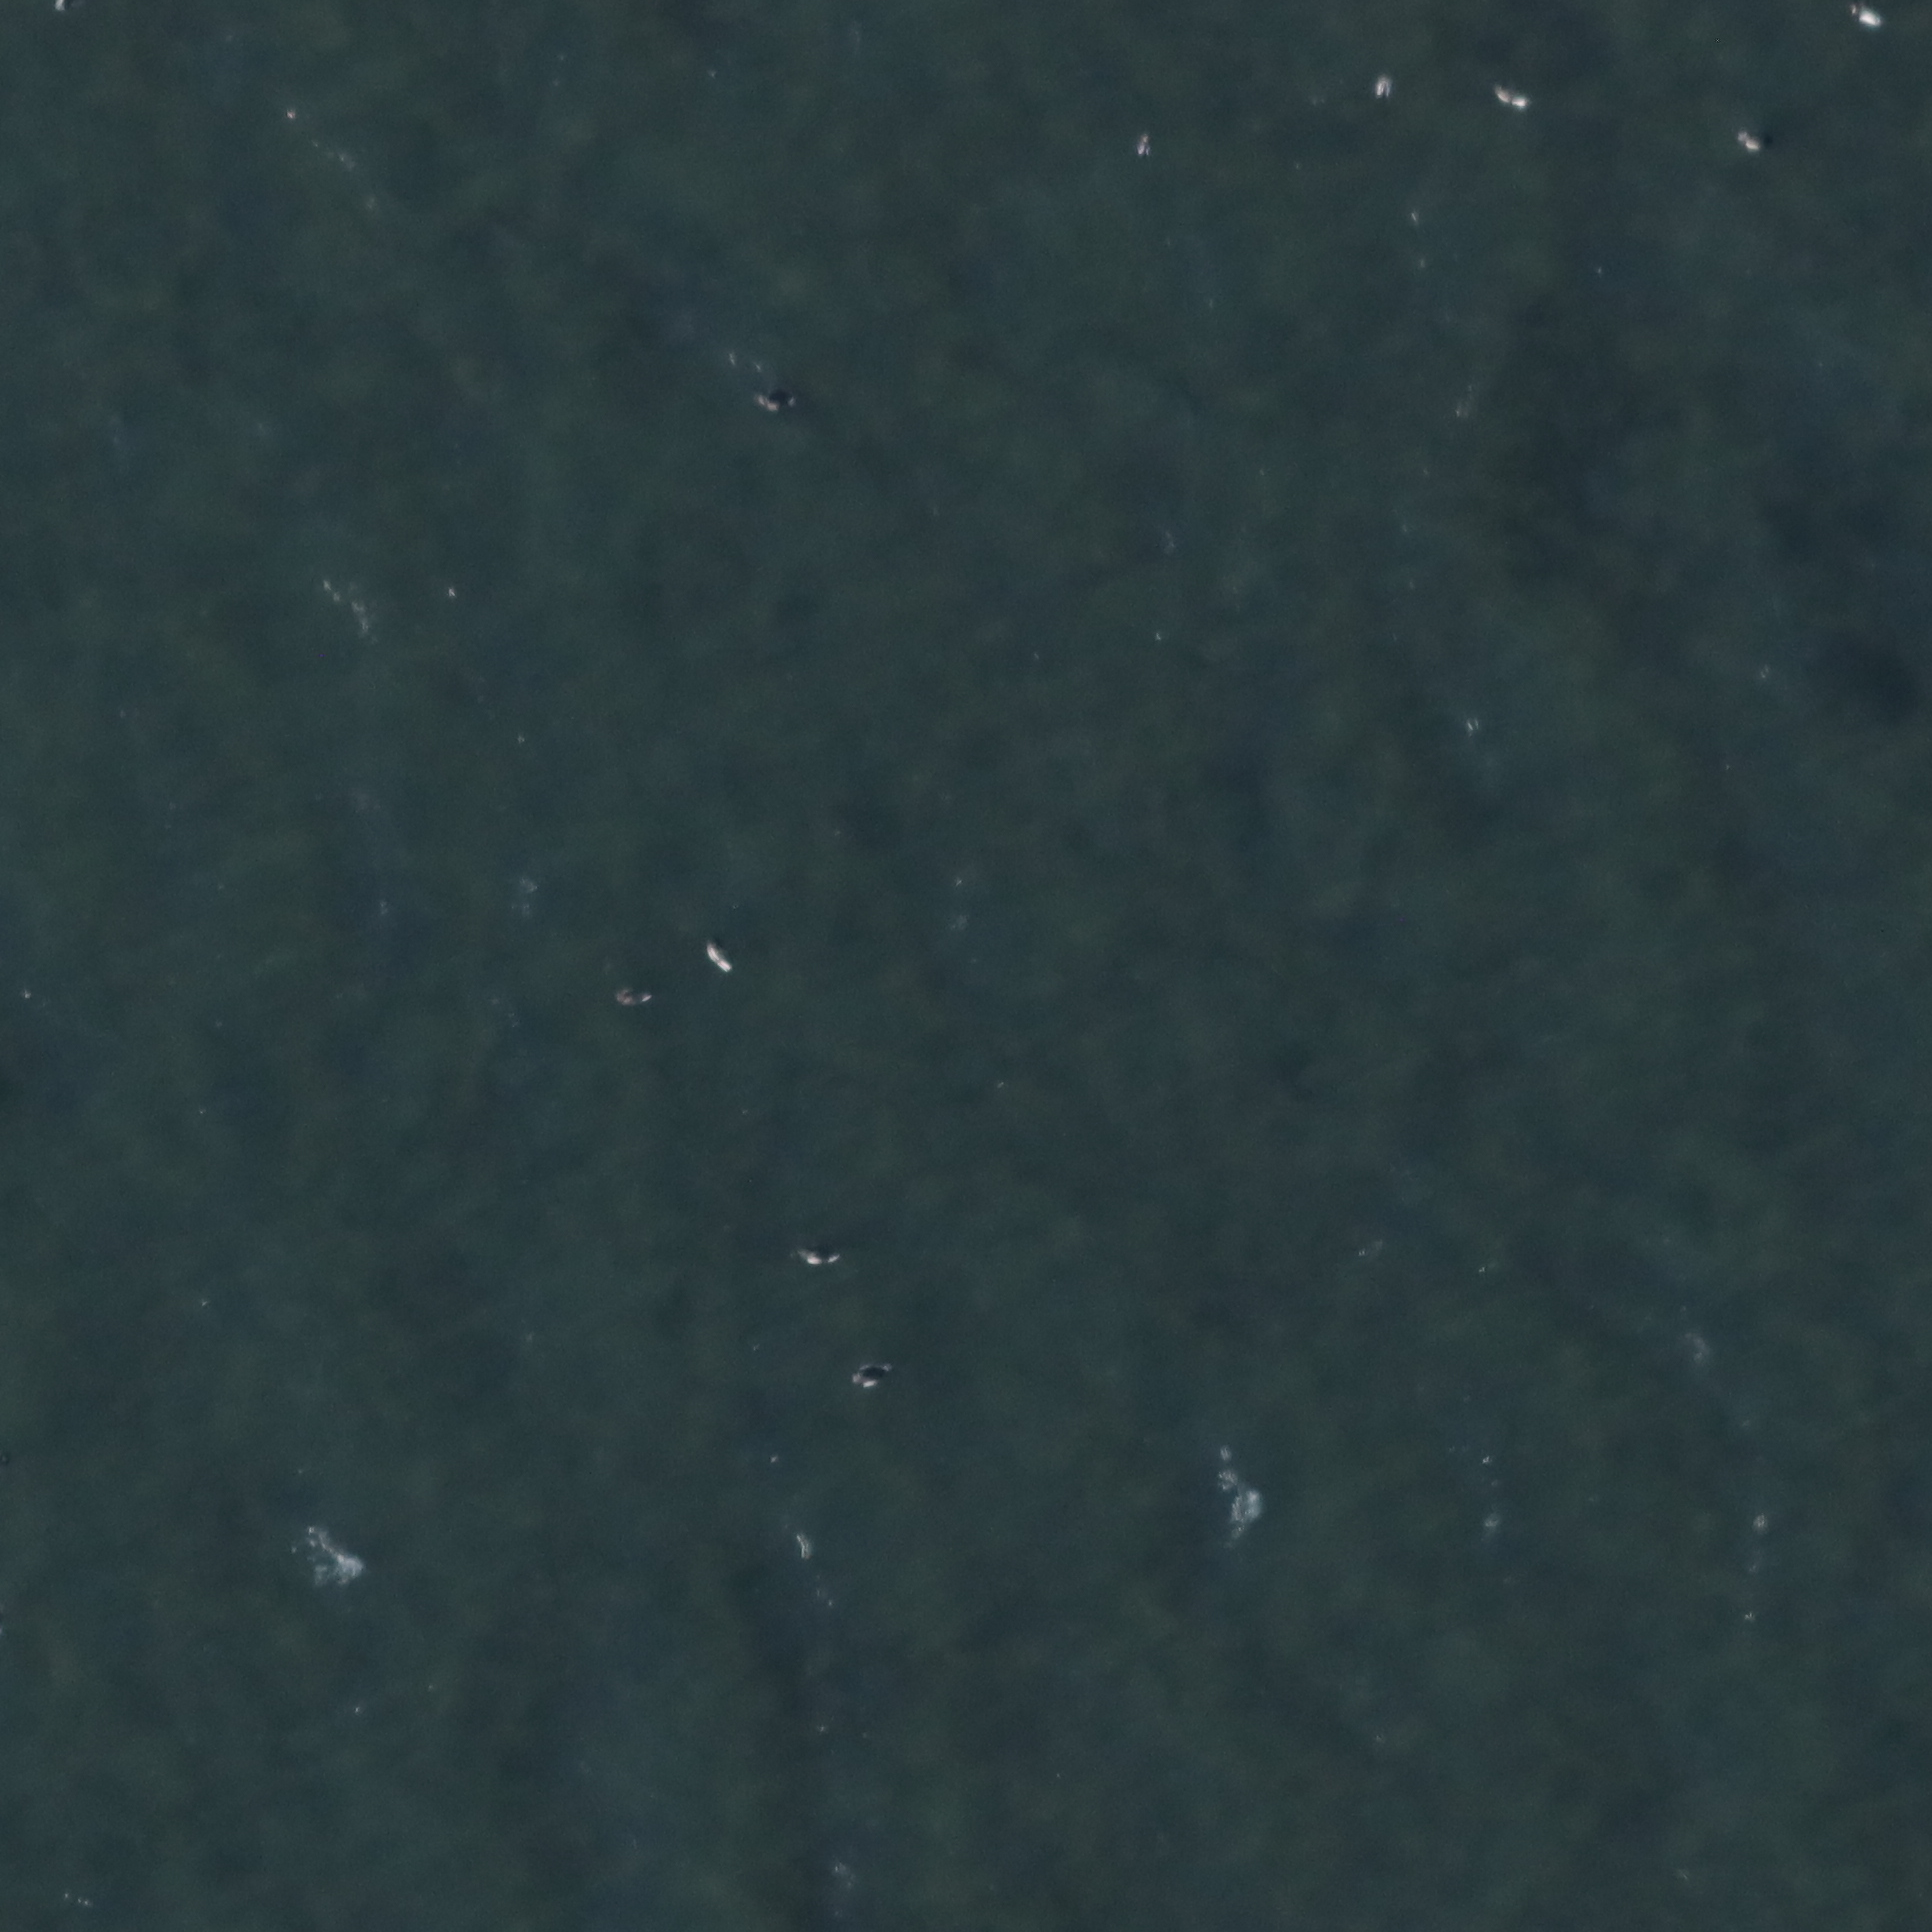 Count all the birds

11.